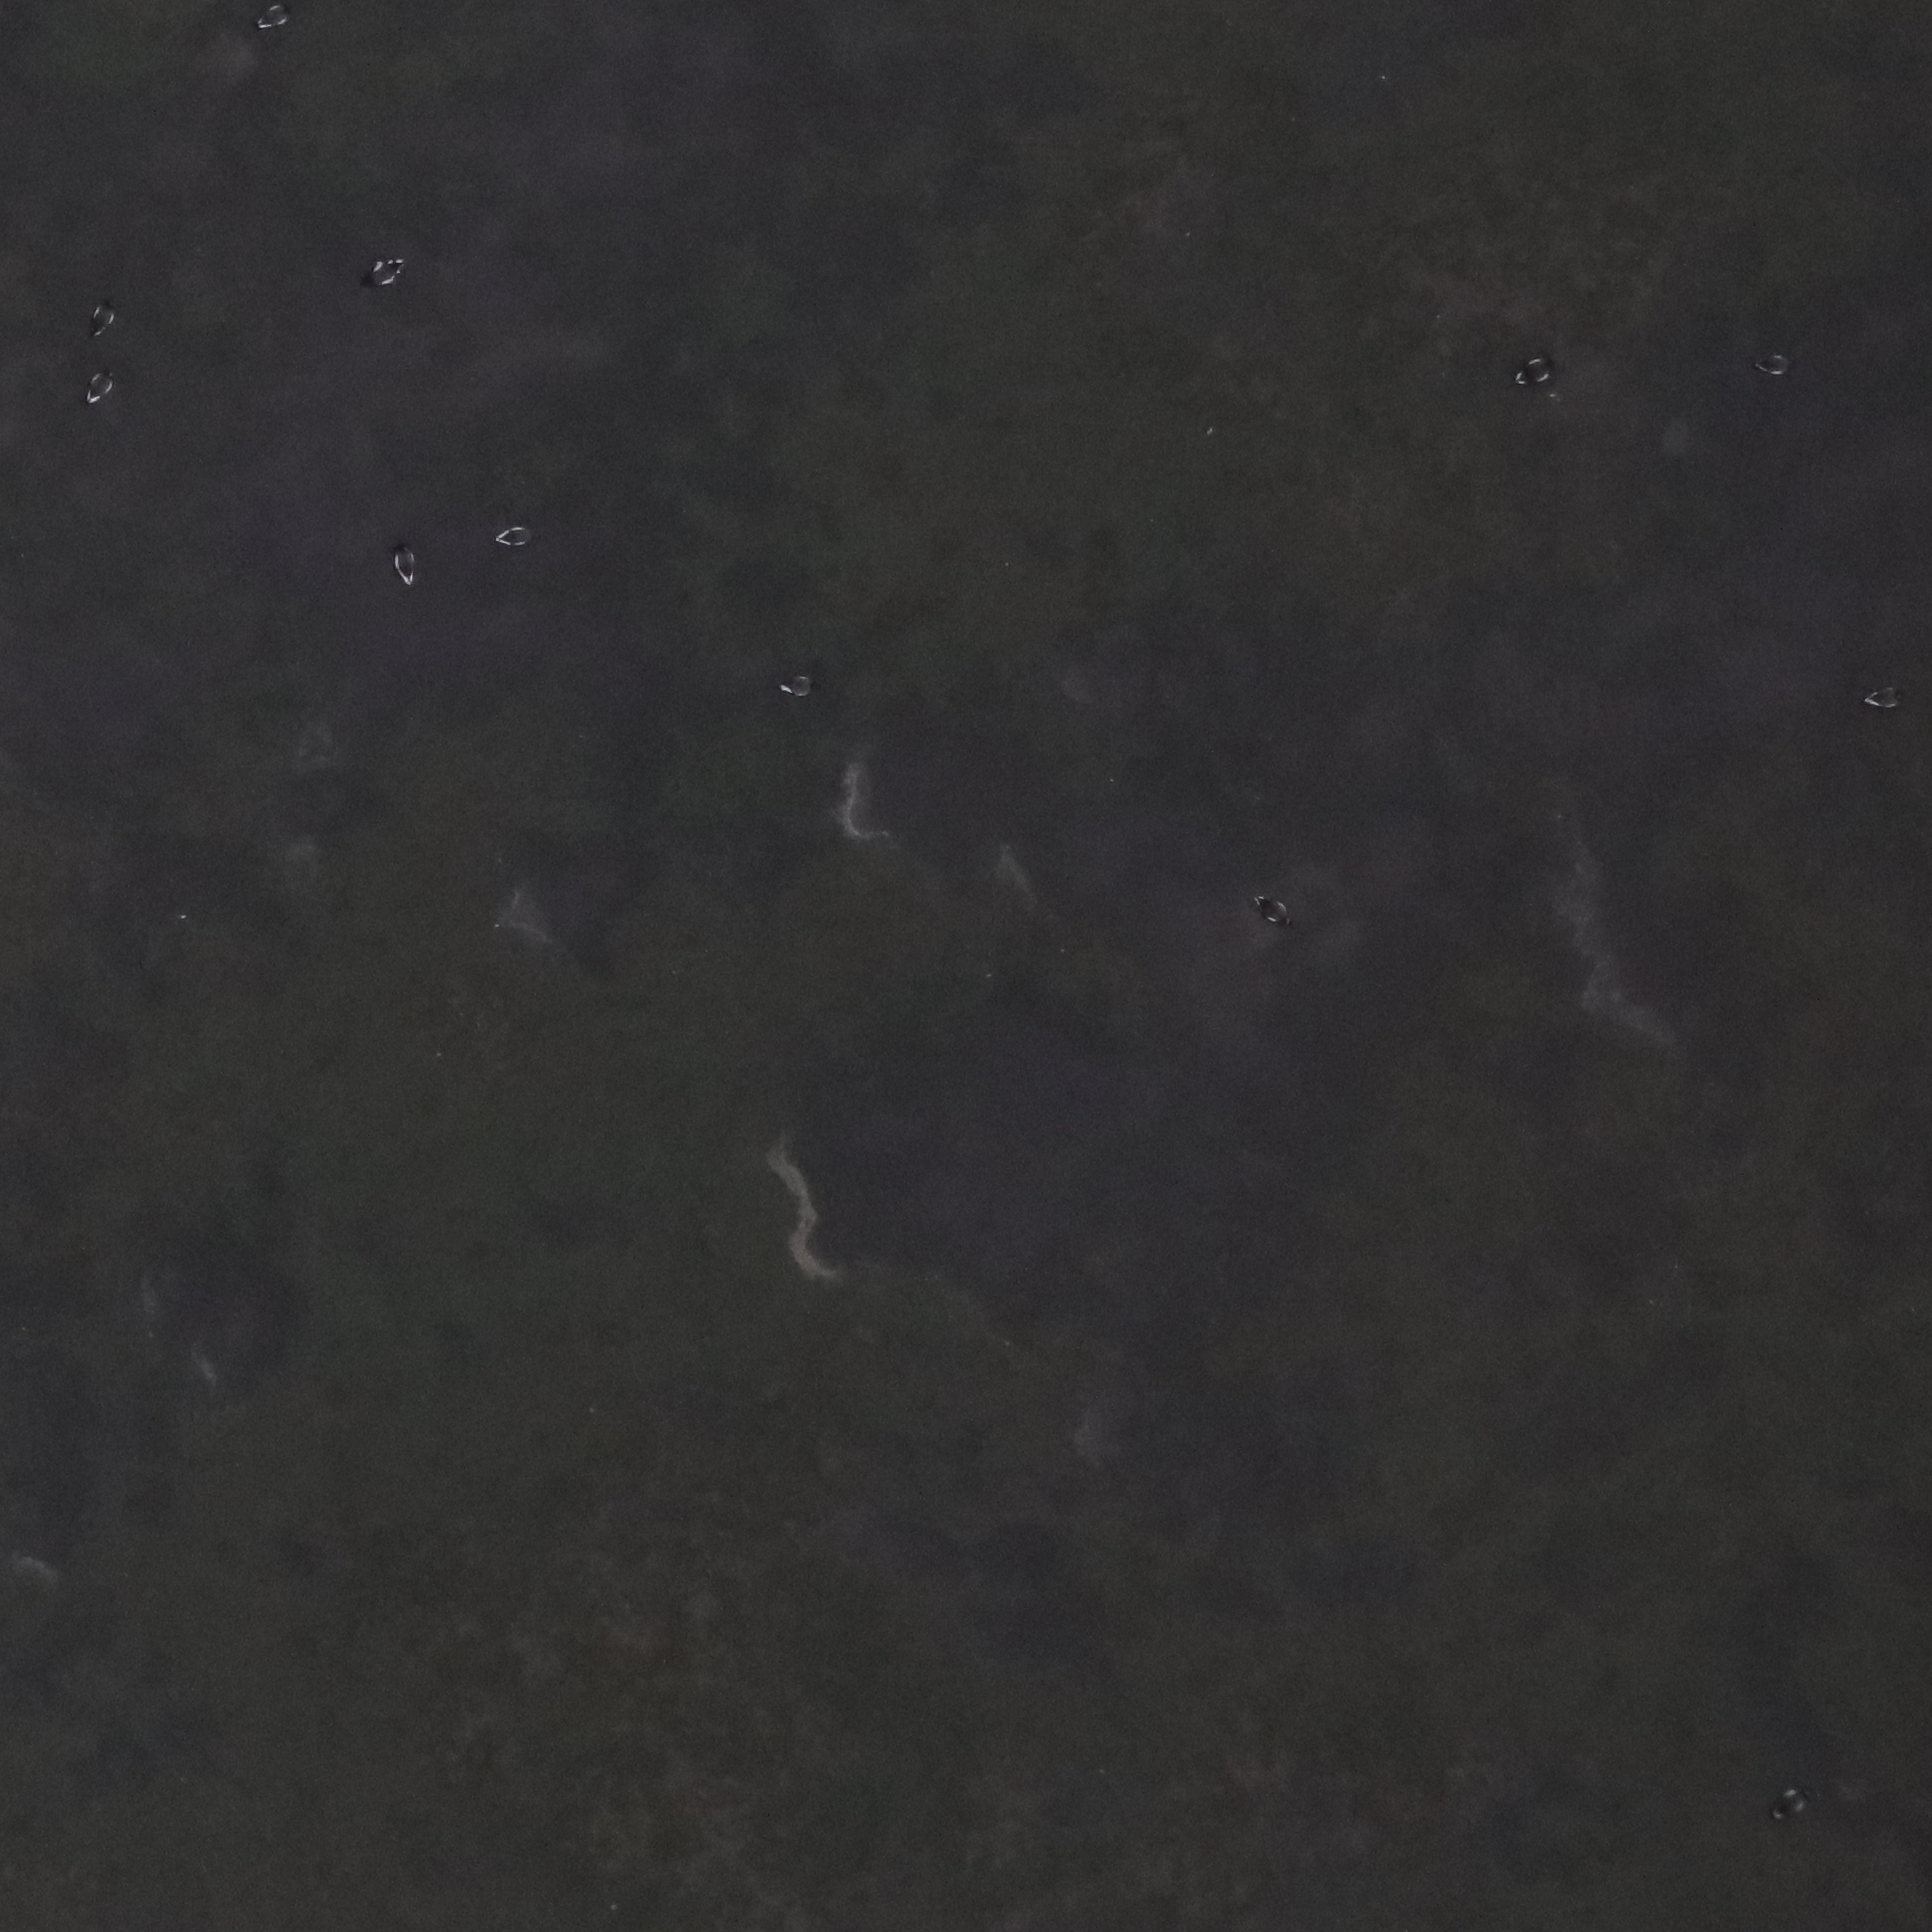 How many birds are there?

12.